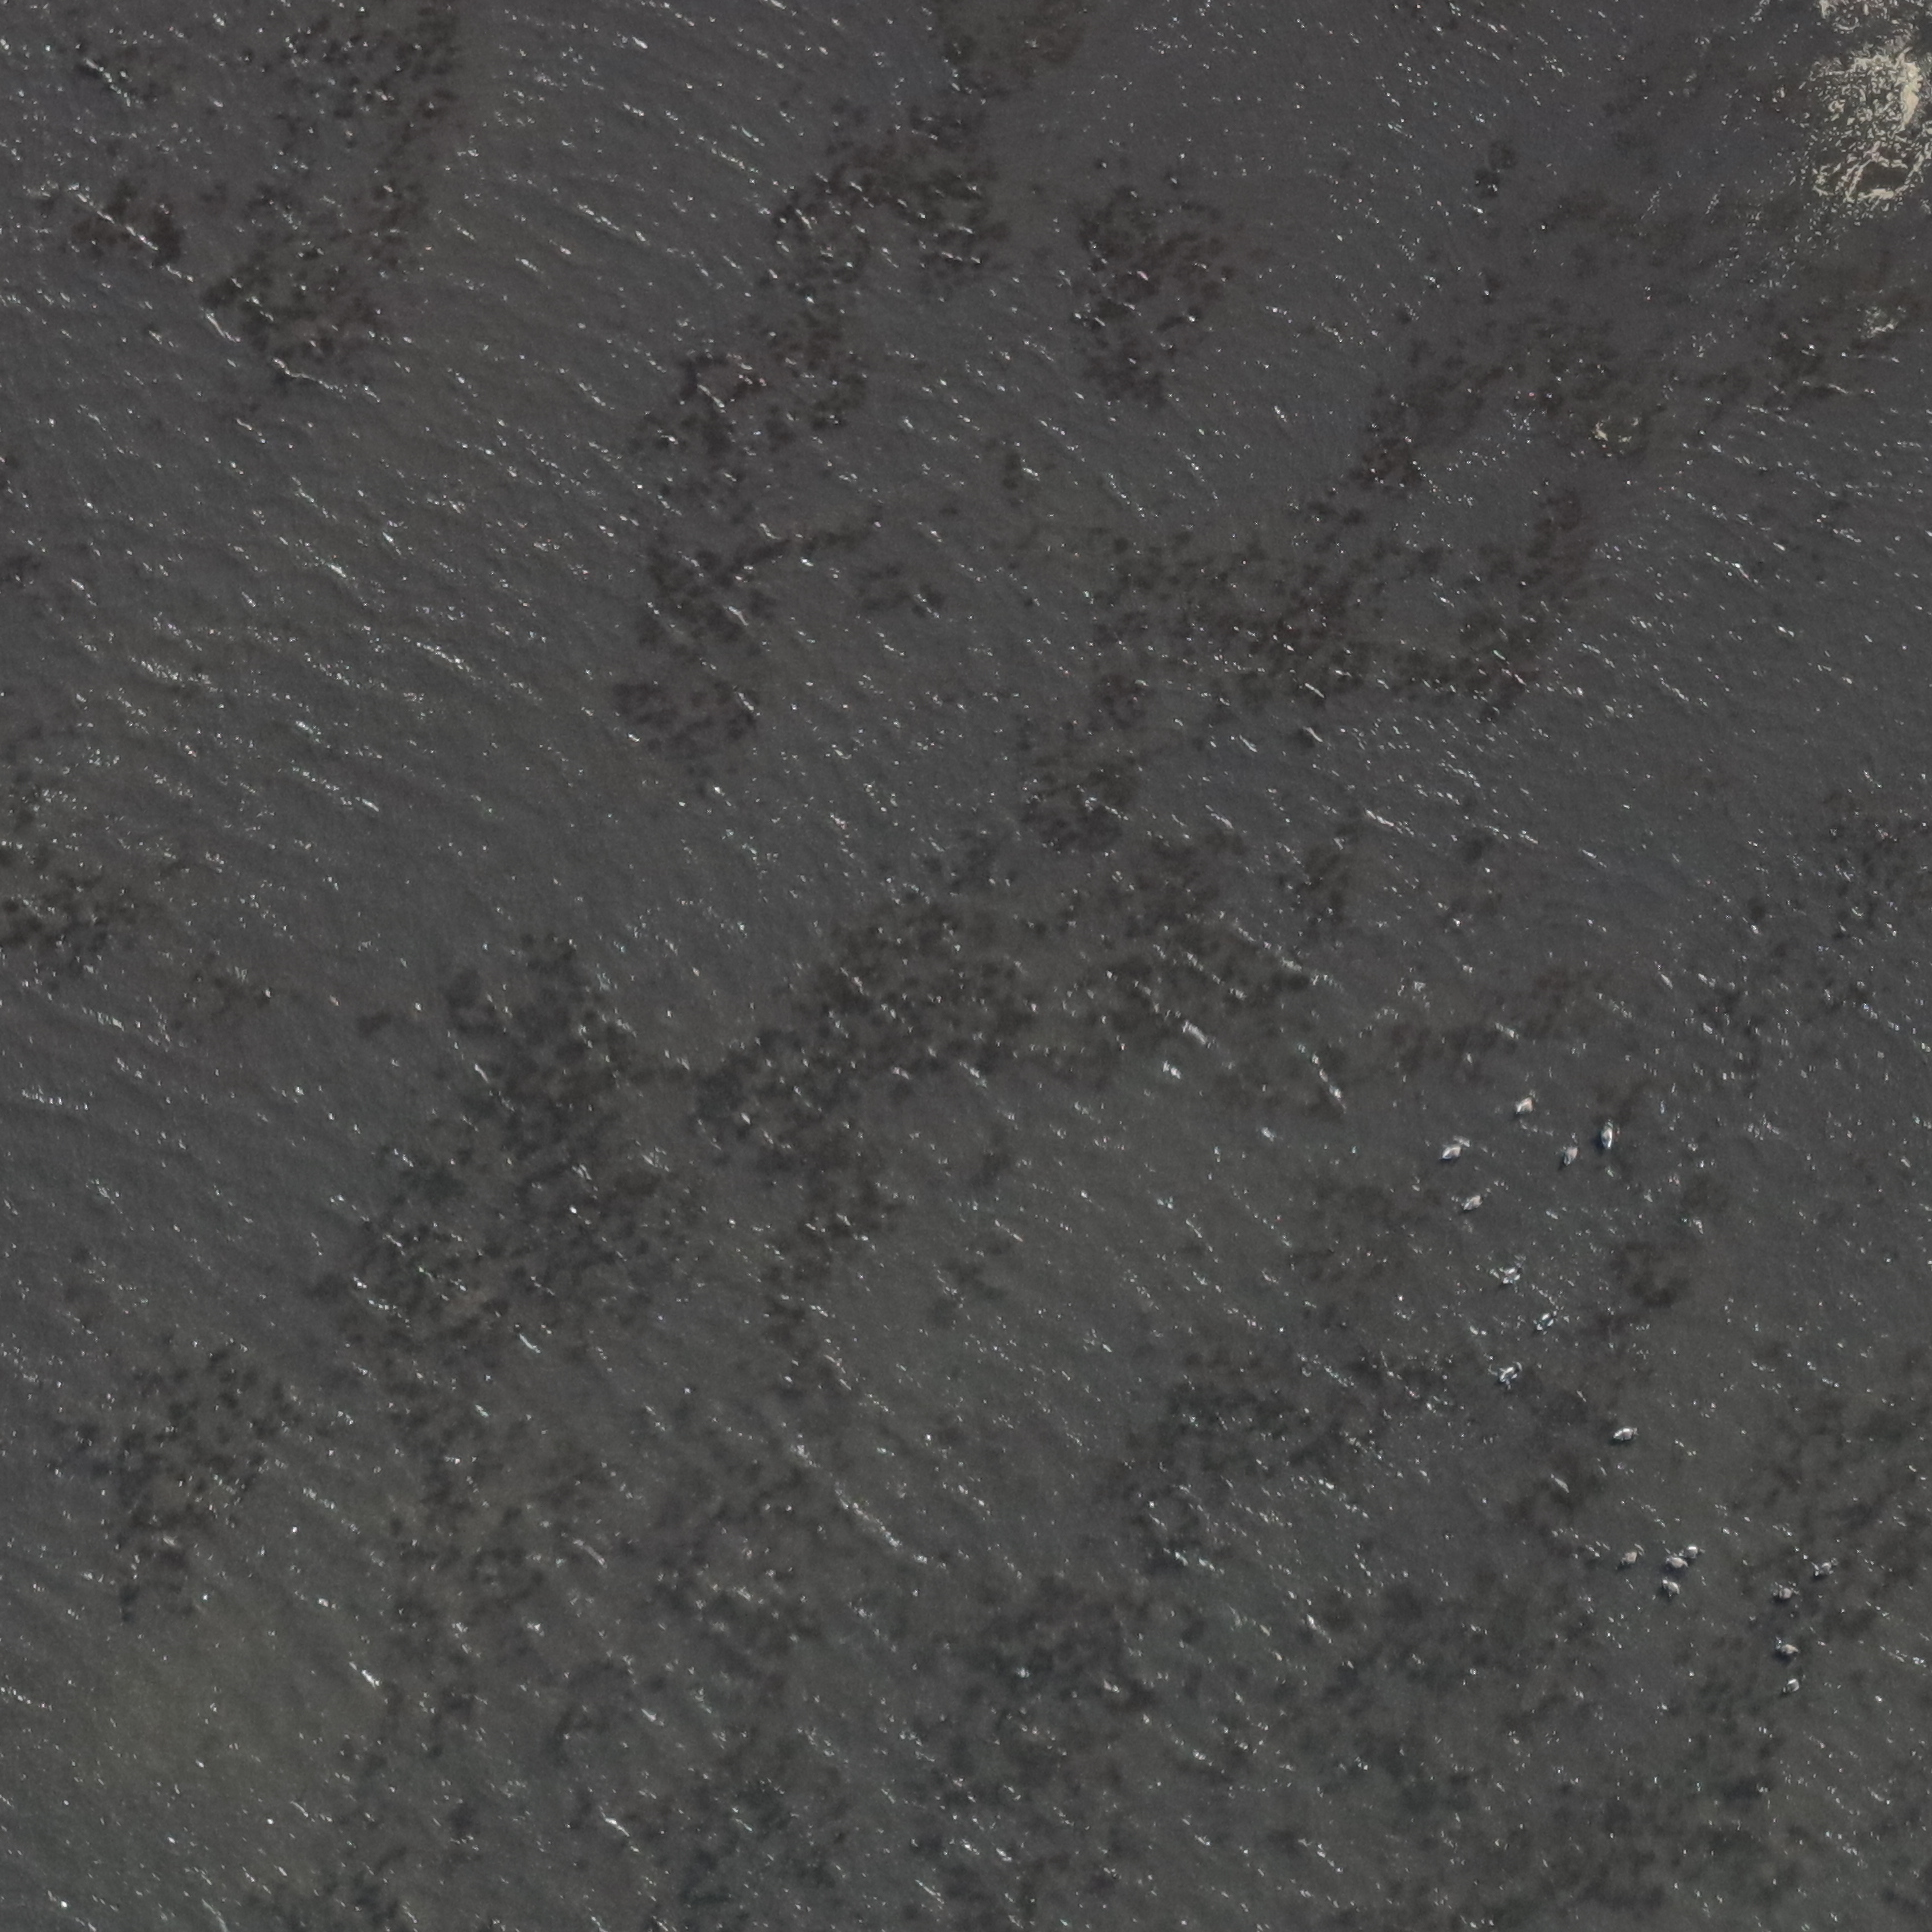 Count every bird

17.